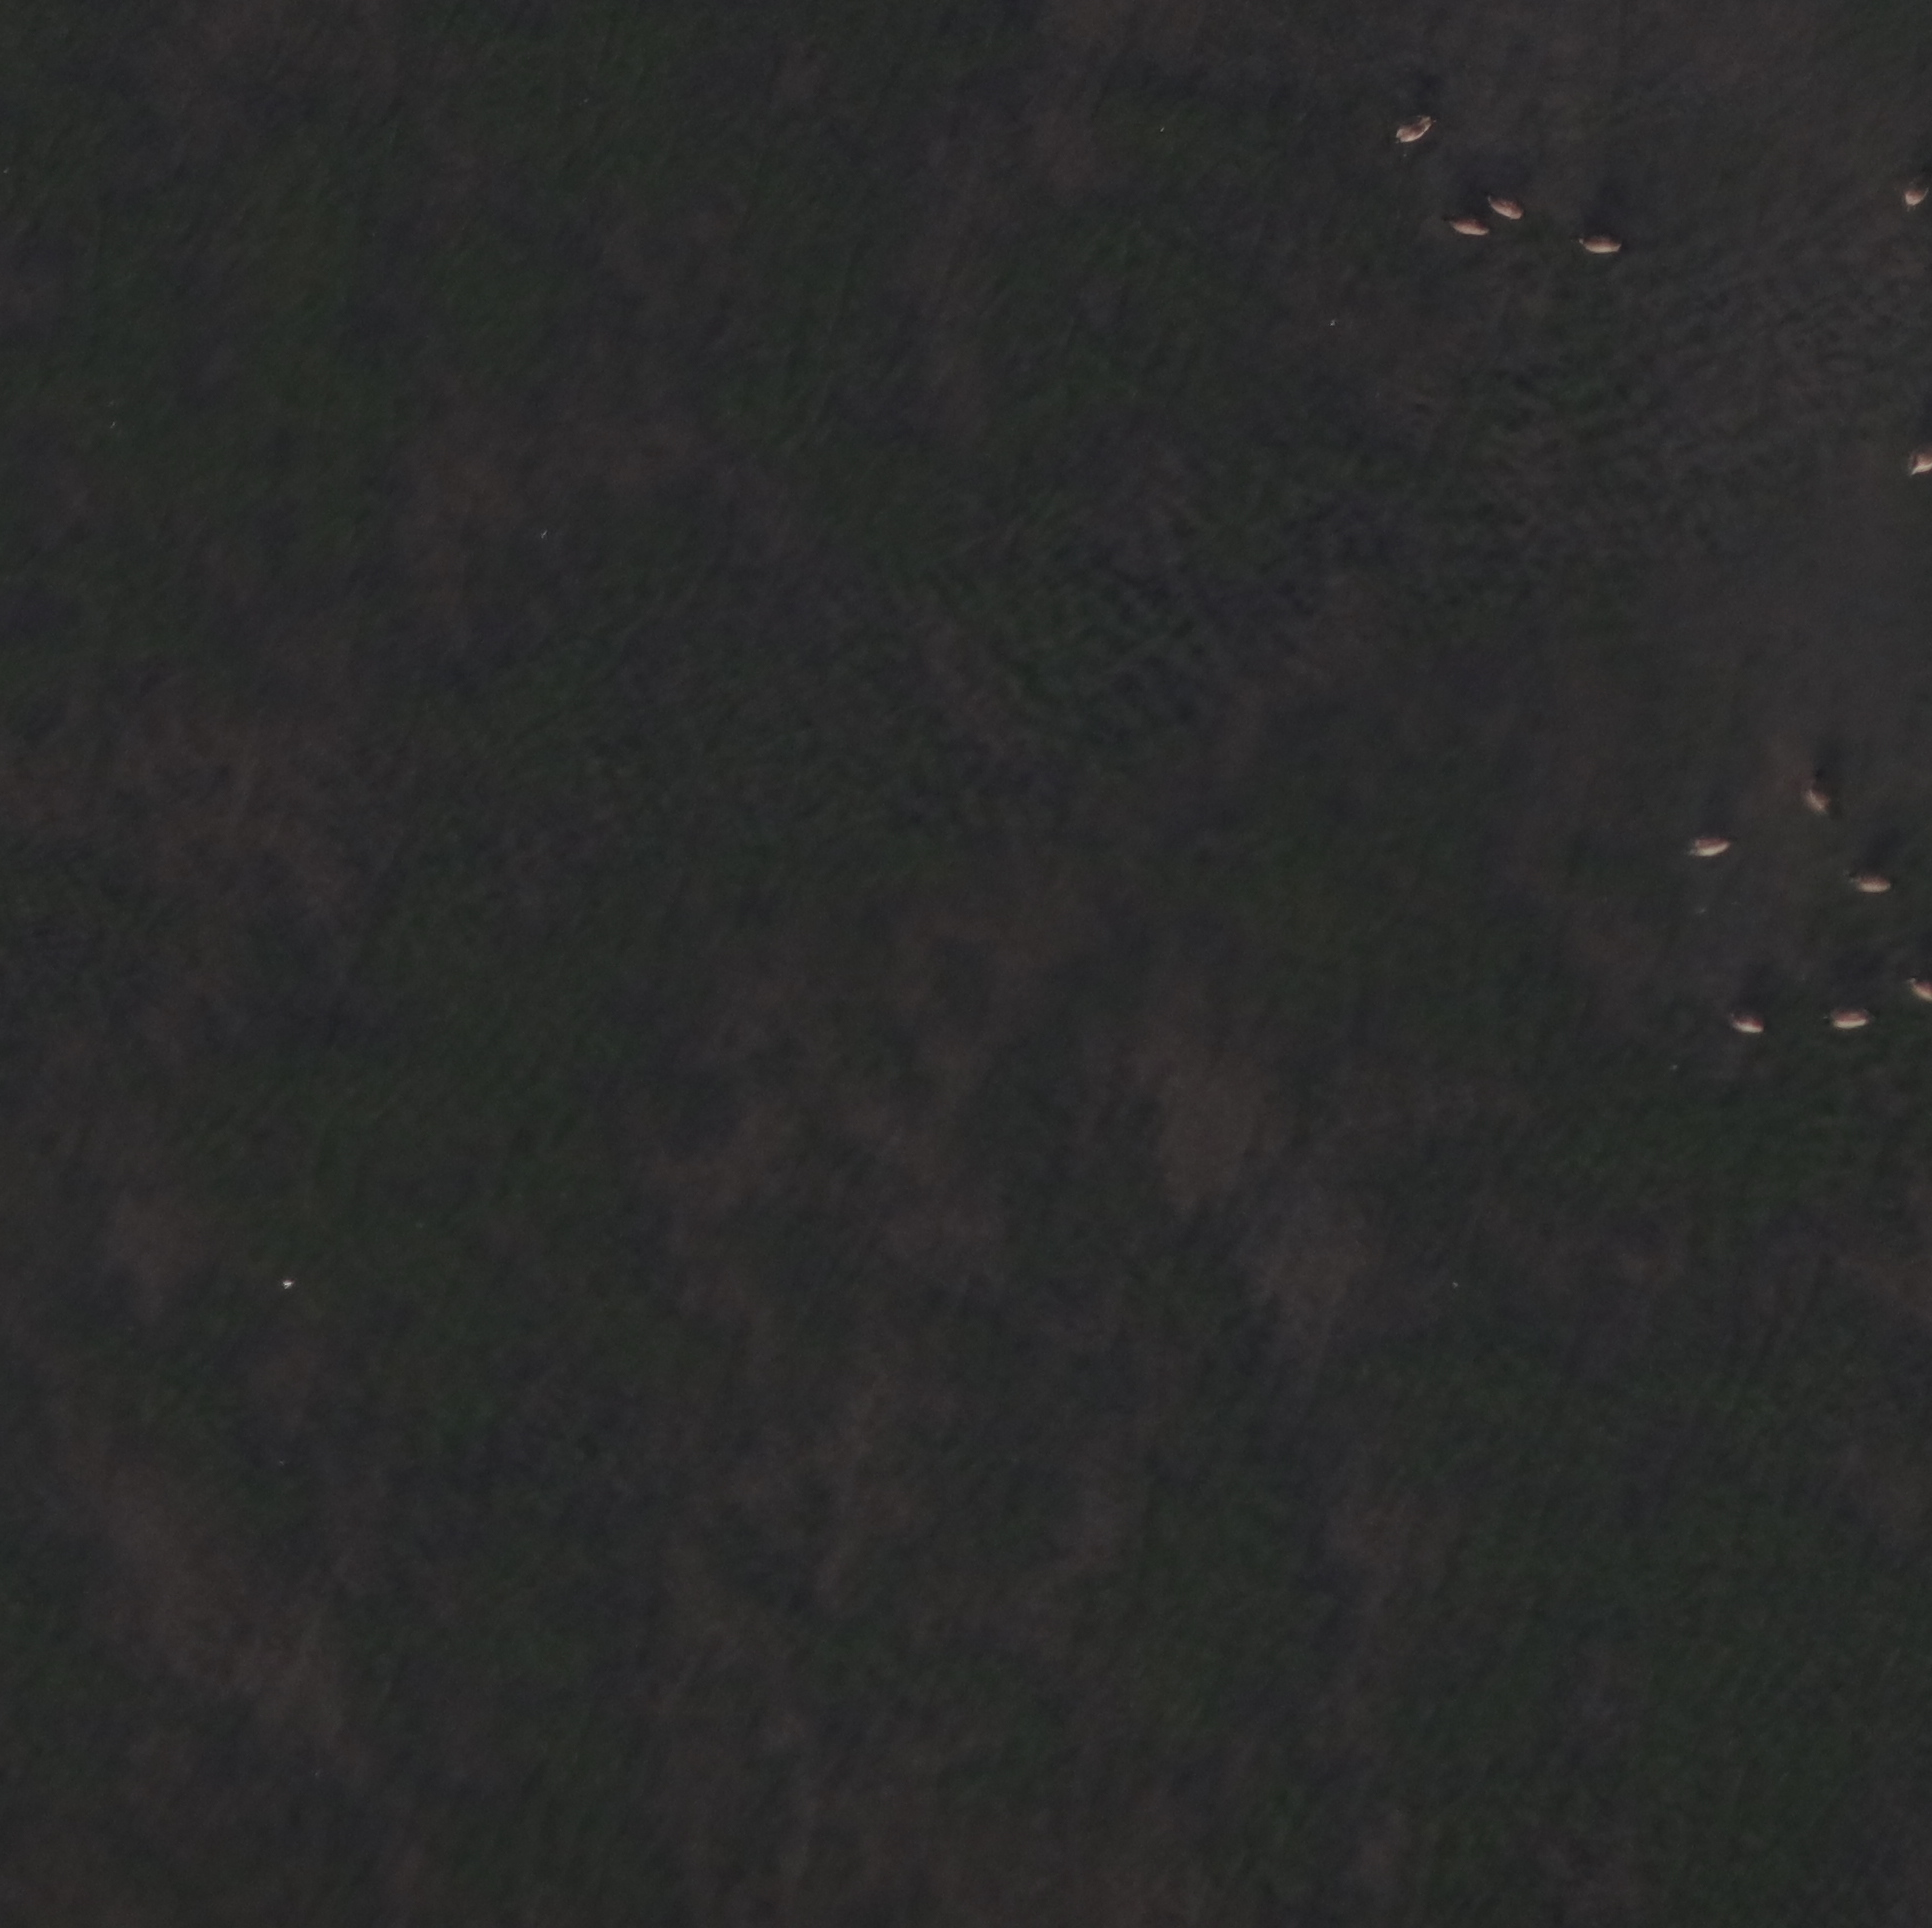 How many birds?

12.